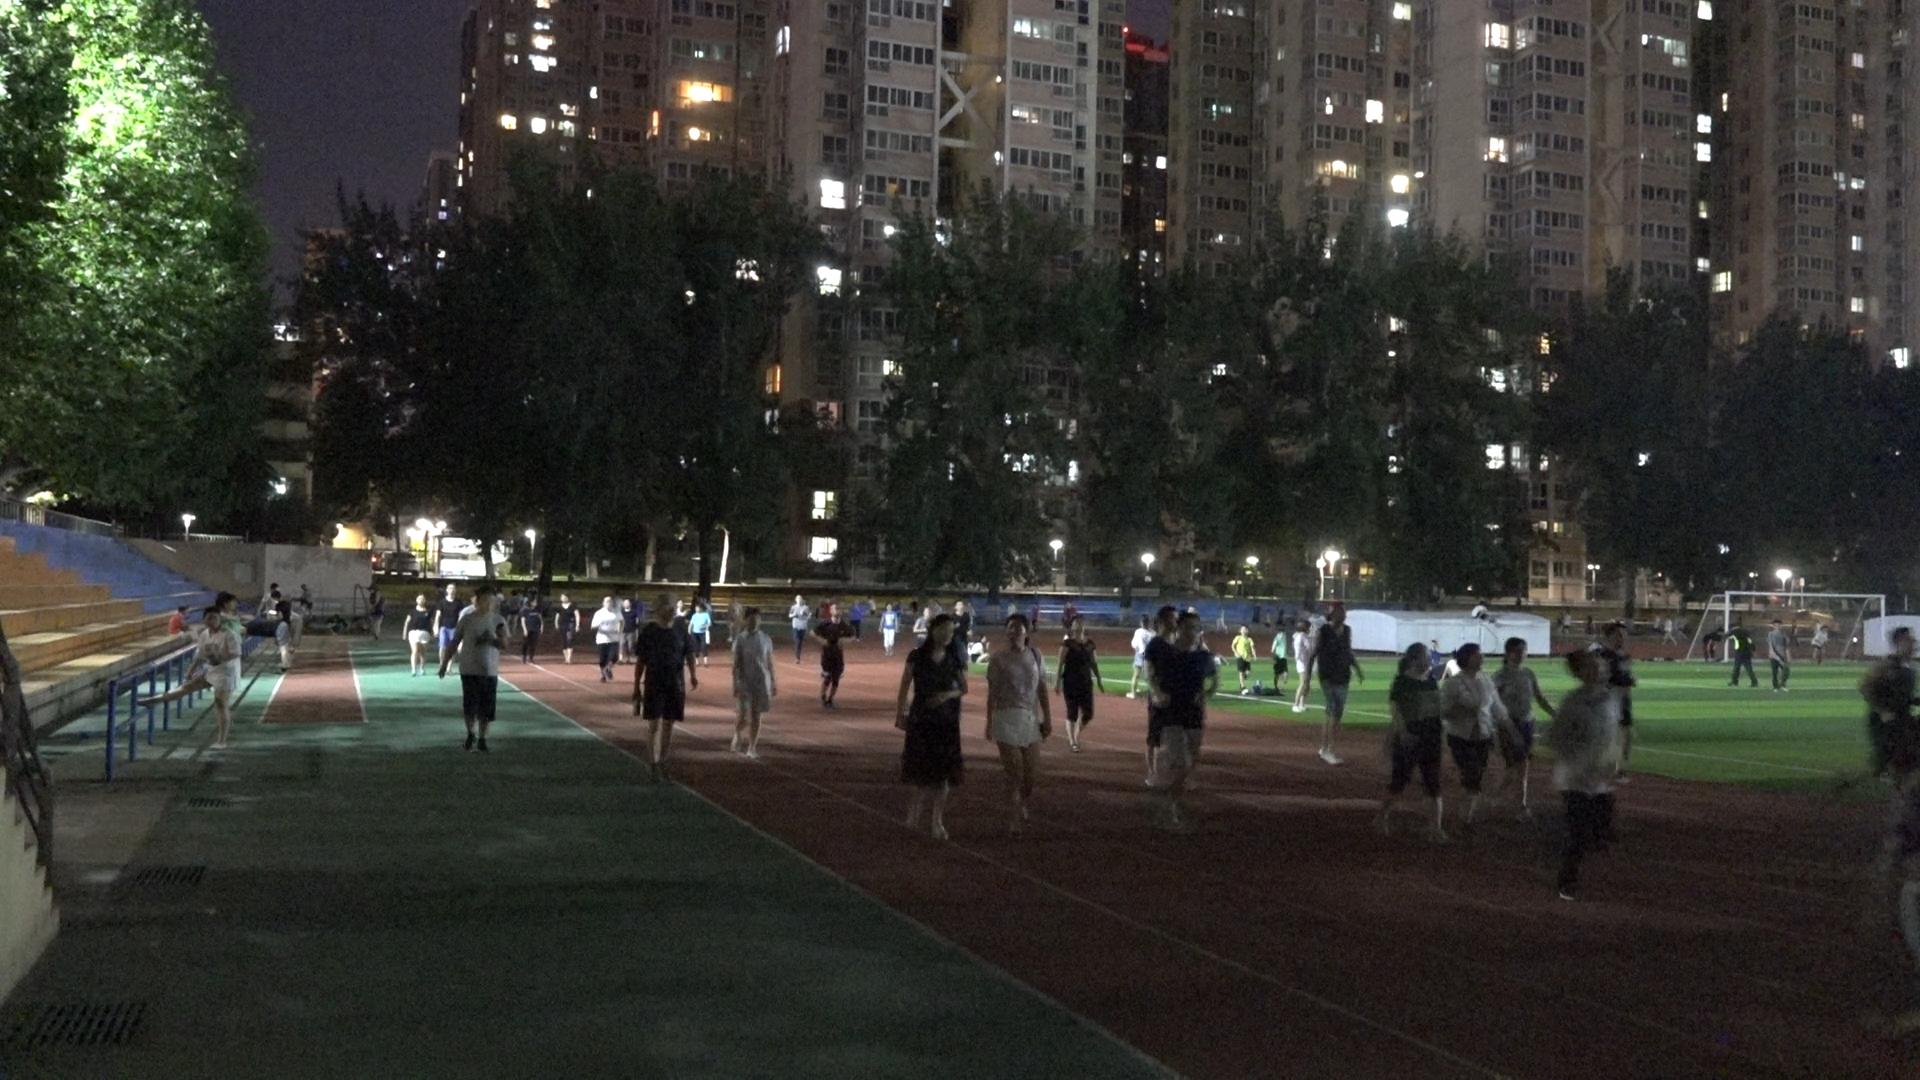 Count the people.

71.